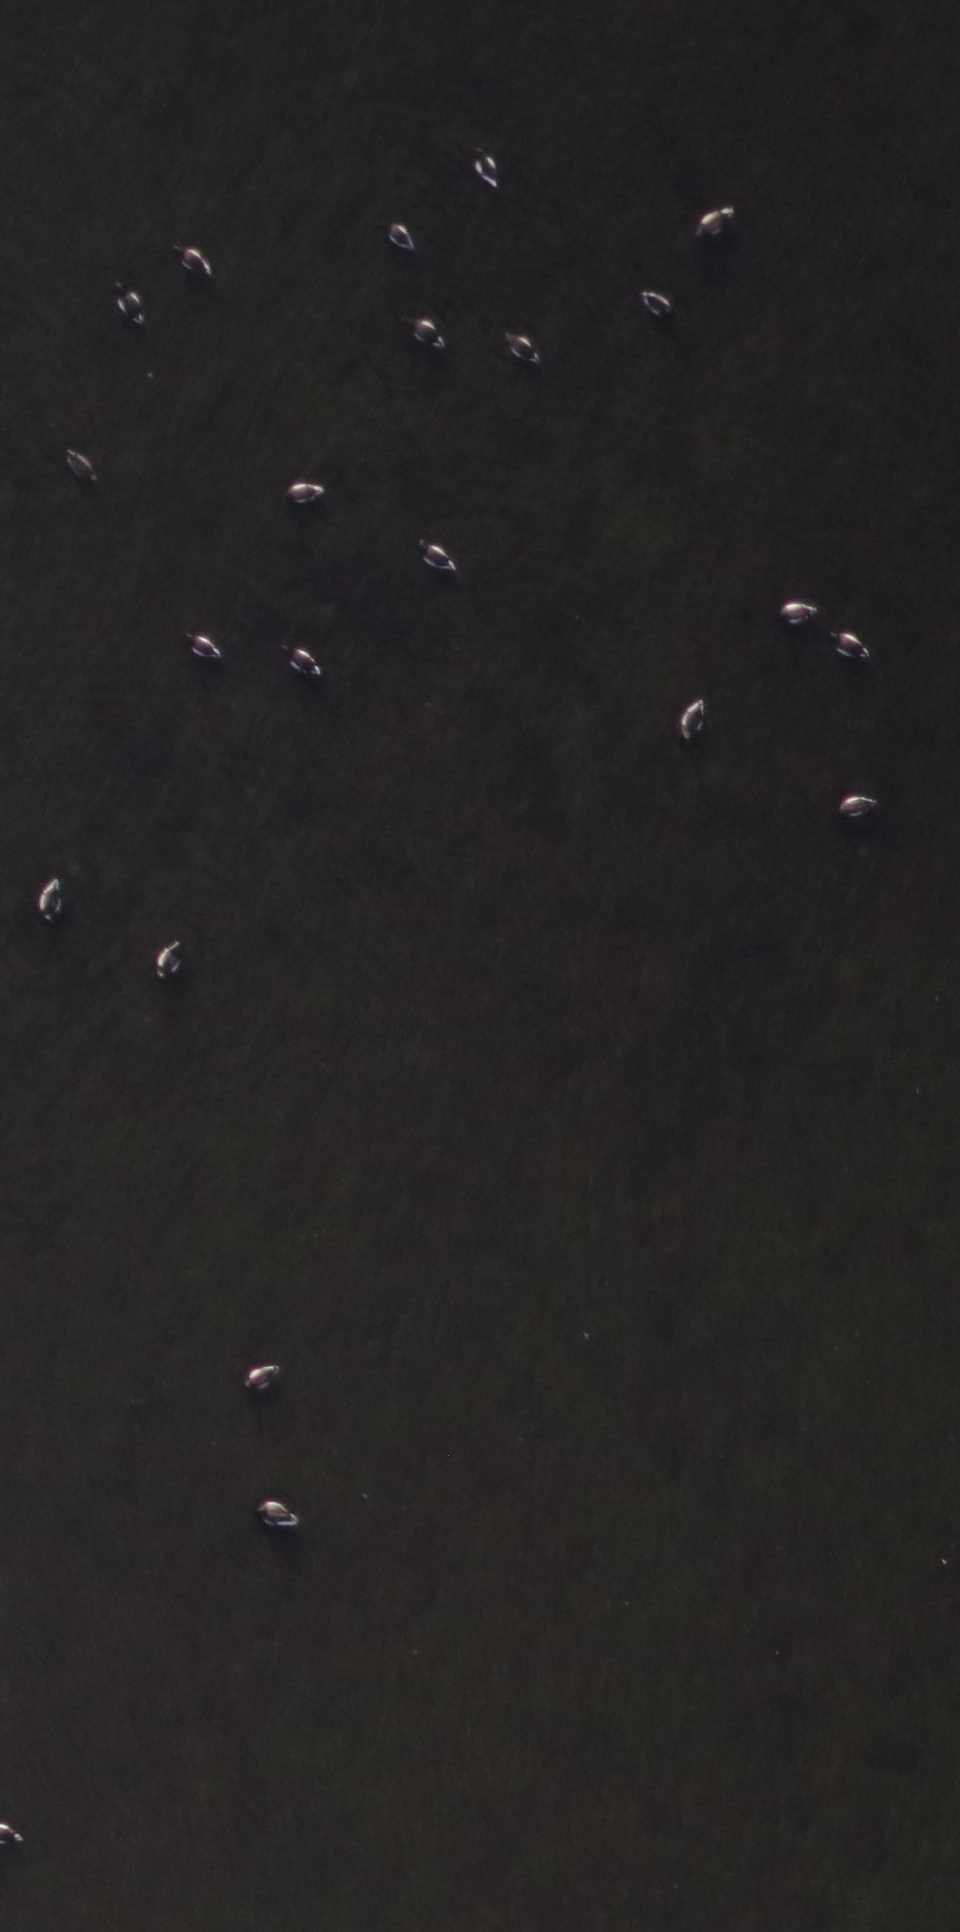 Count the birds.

21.